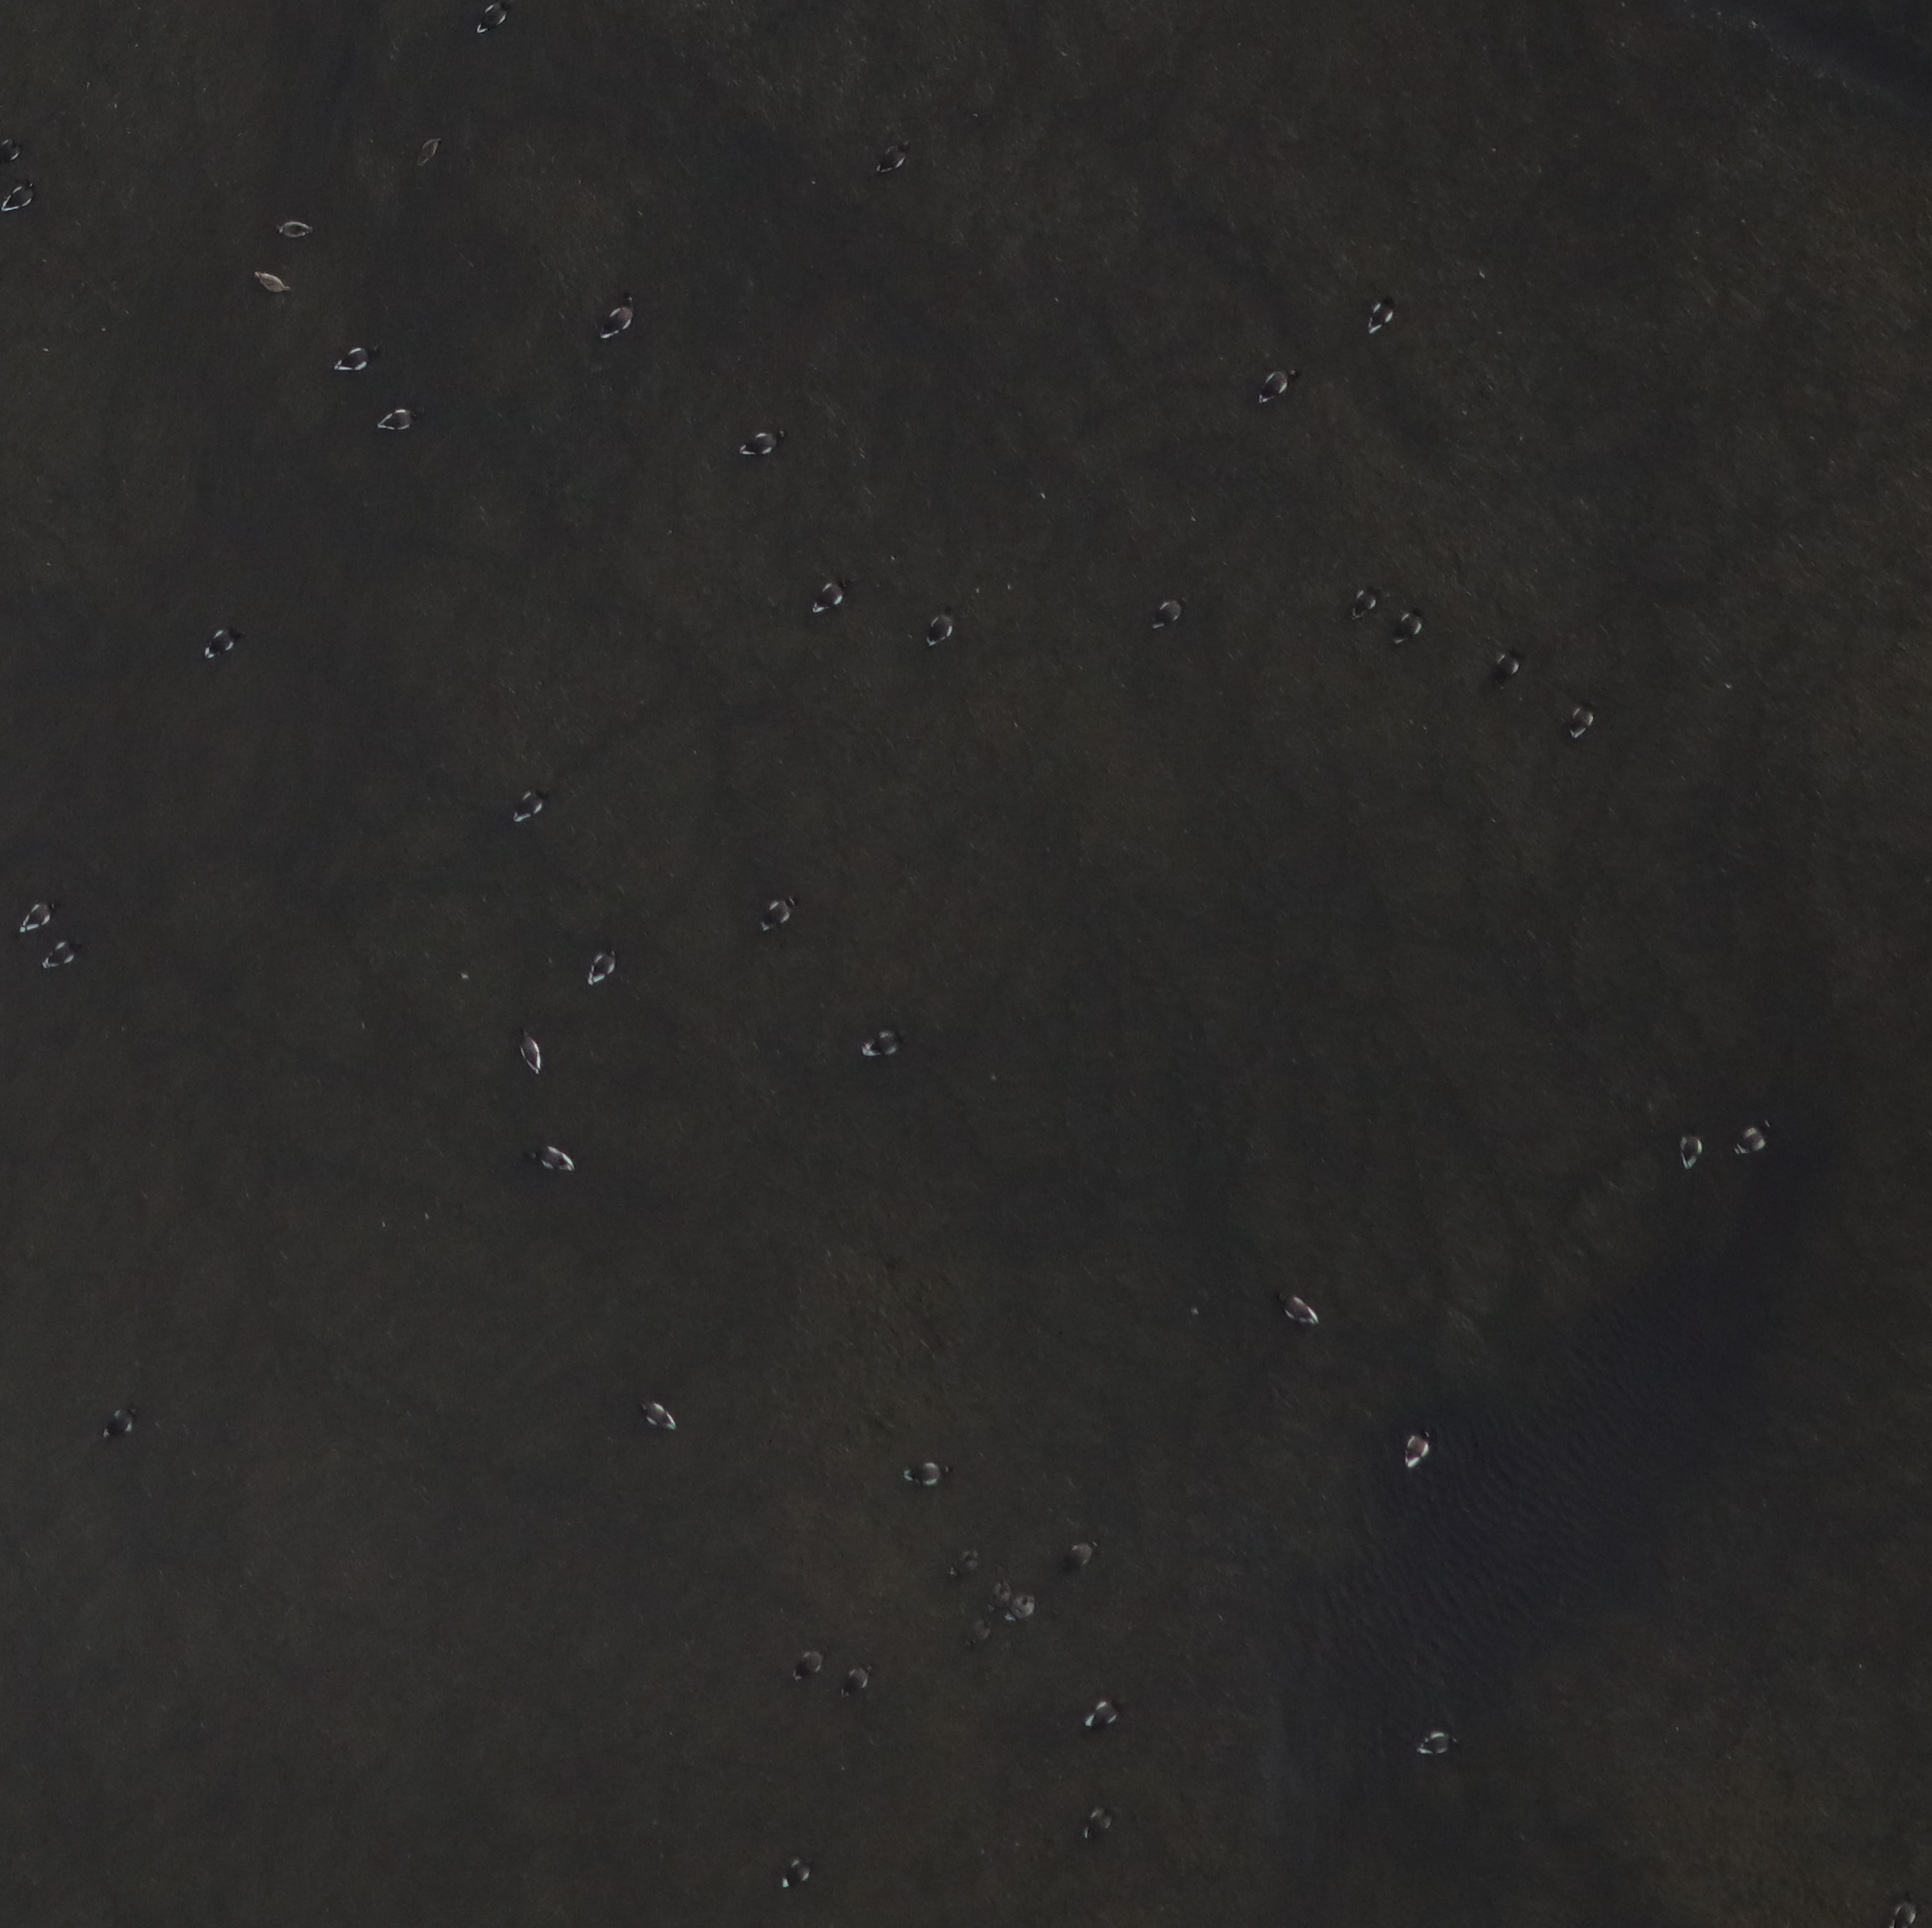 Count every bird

48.